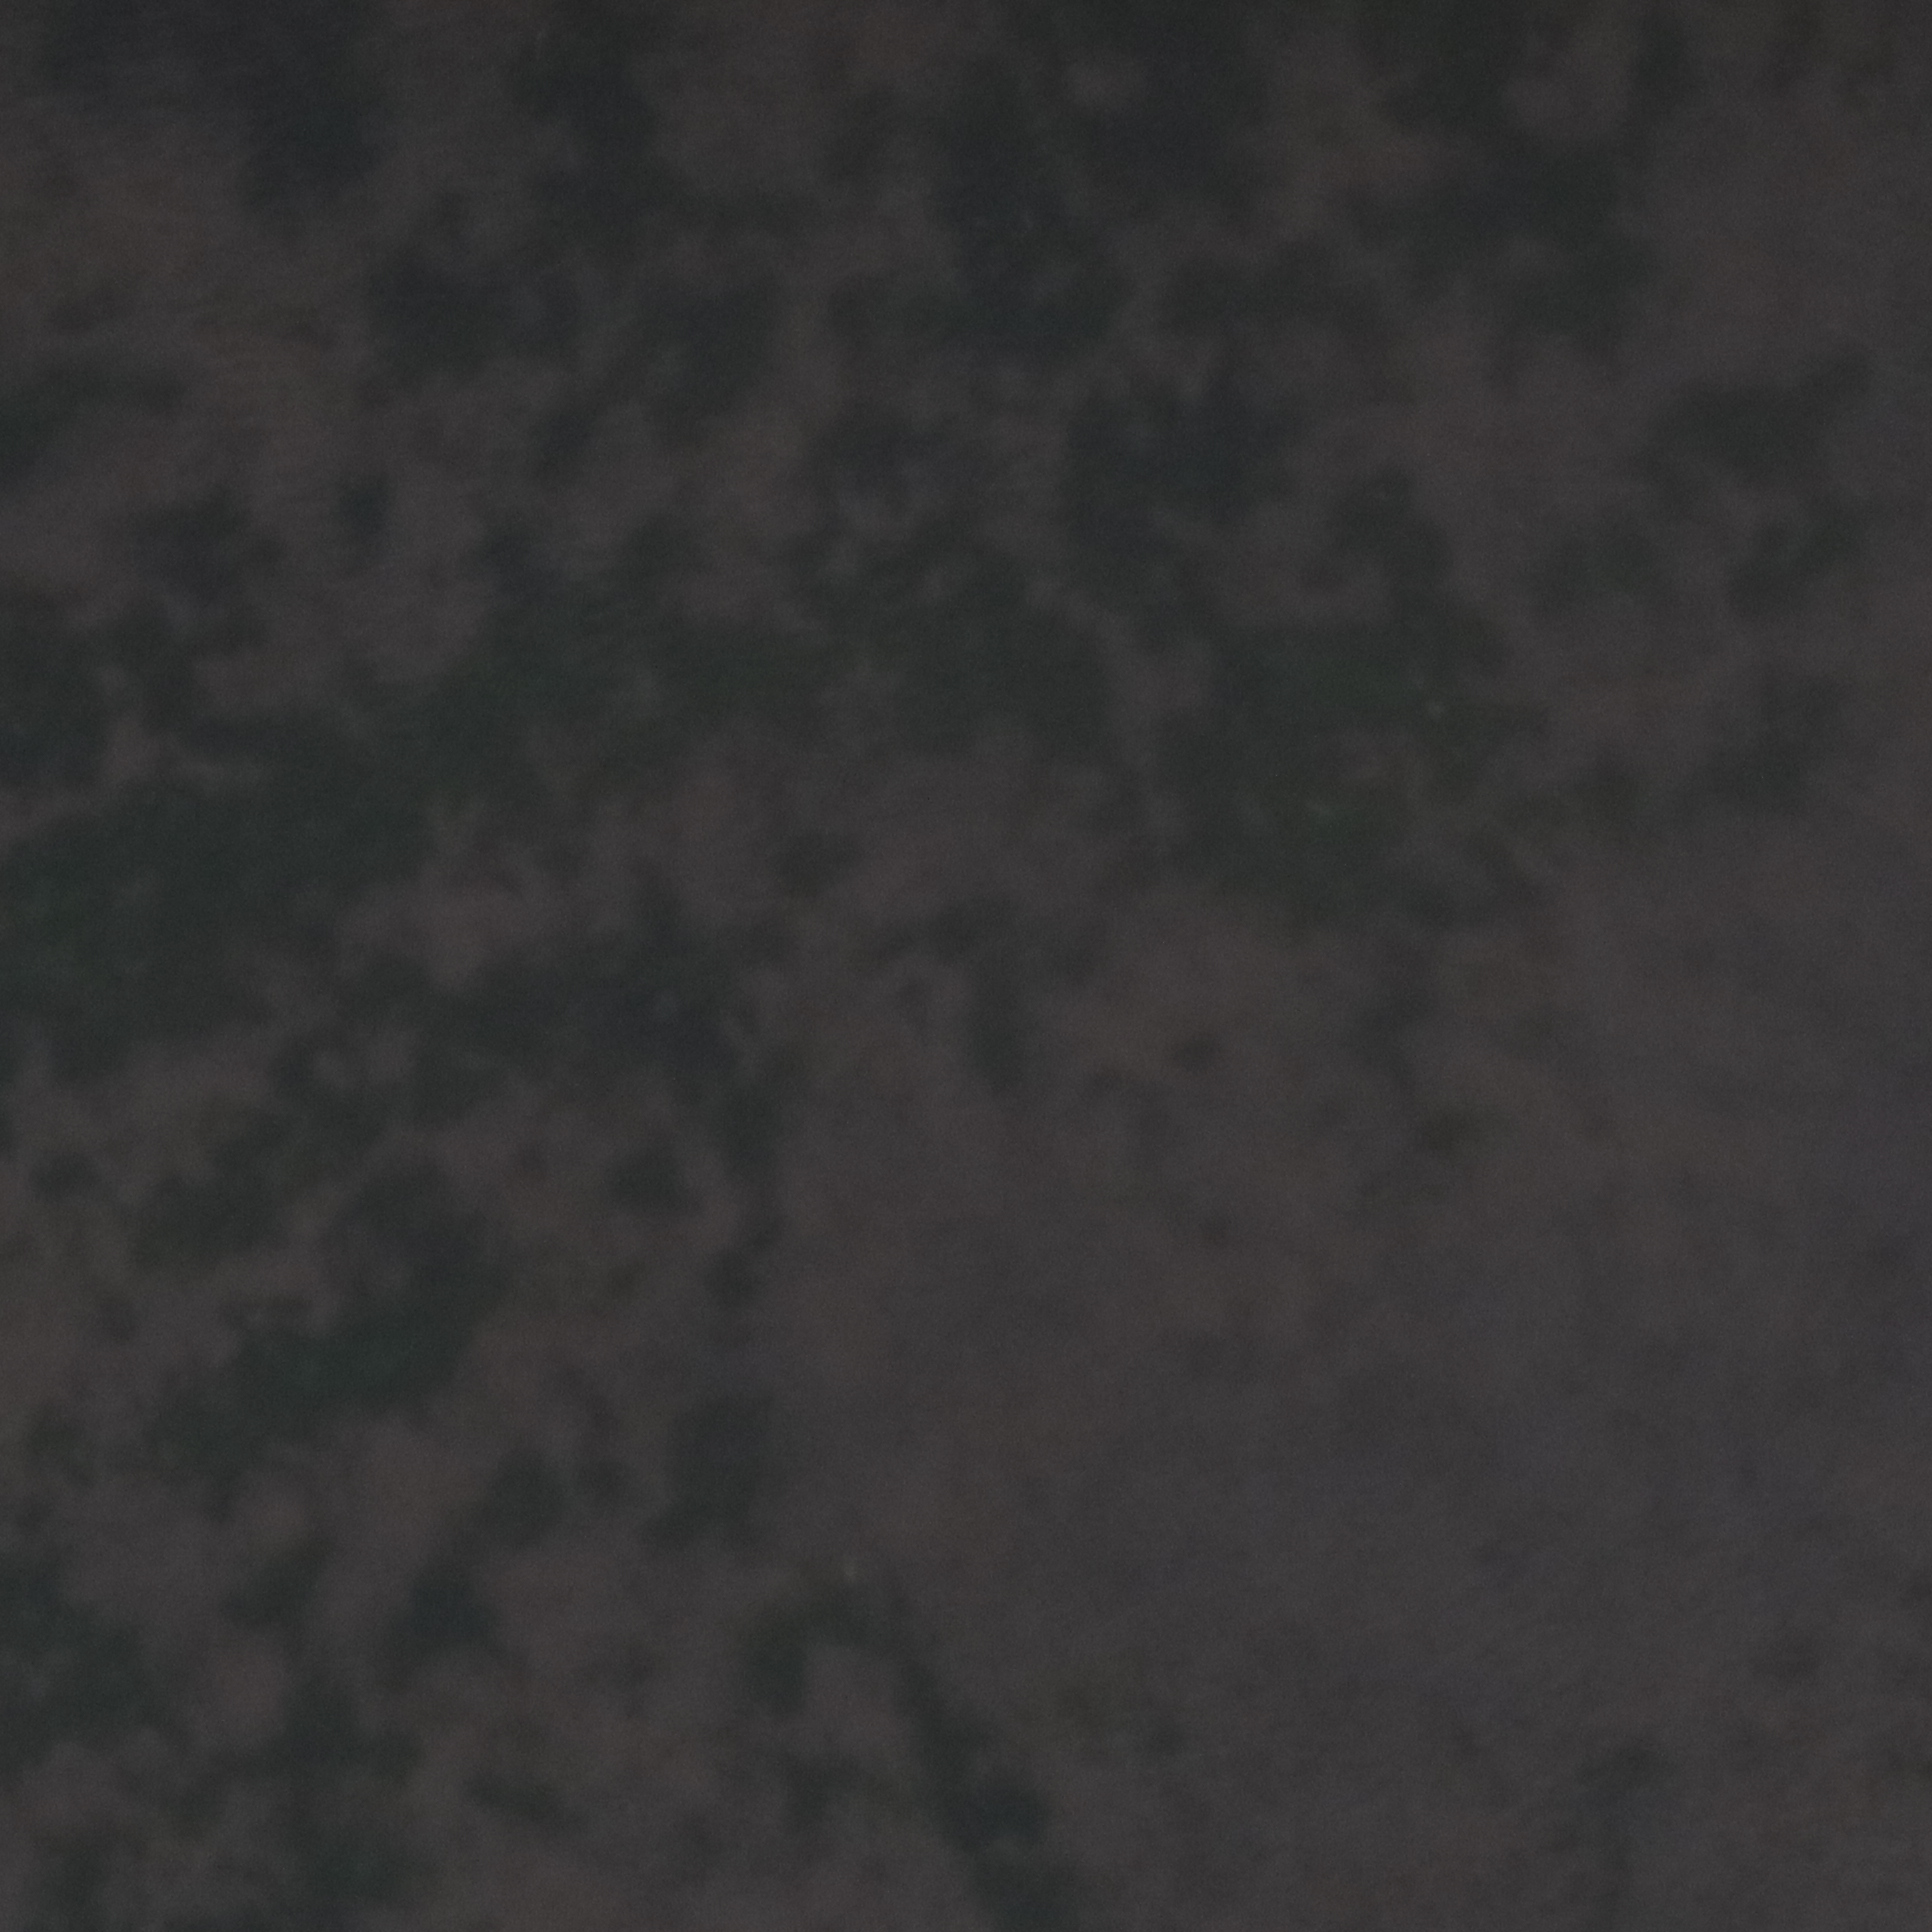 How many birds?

0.